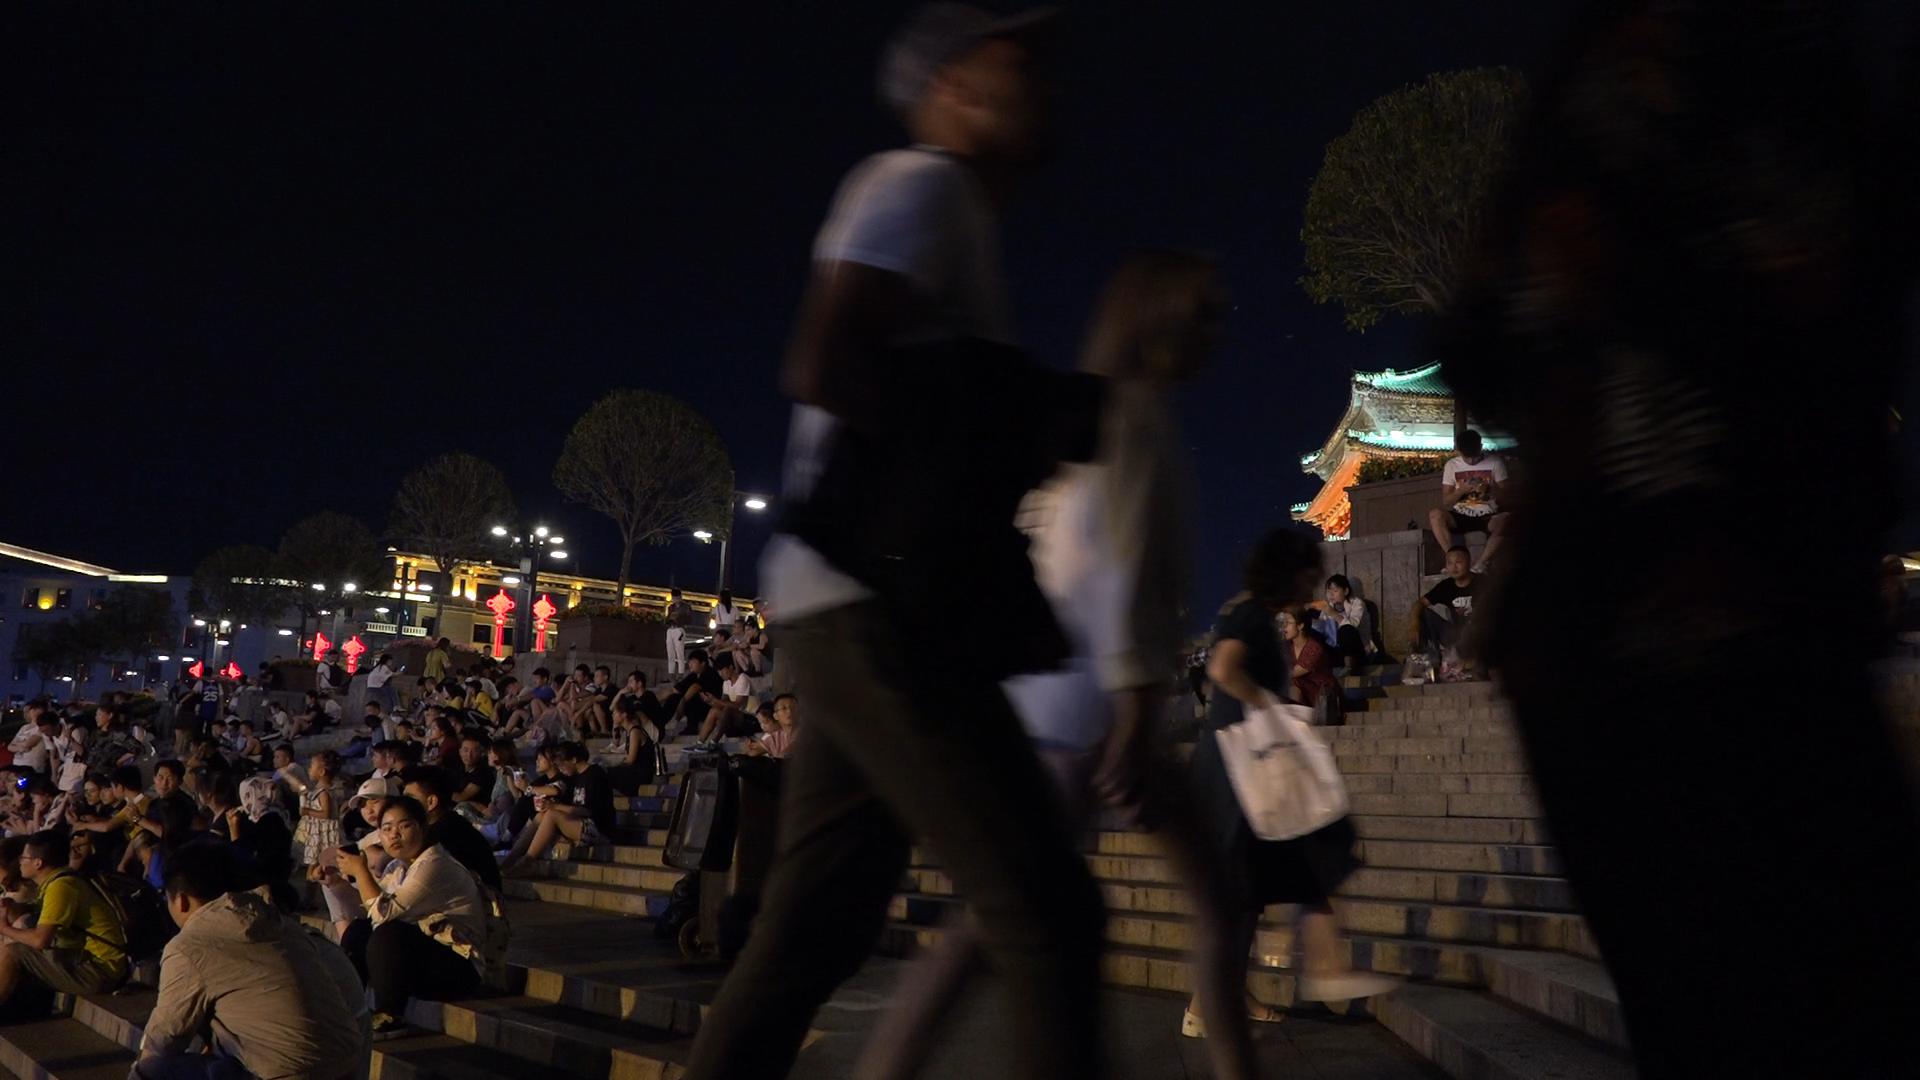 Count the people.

83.